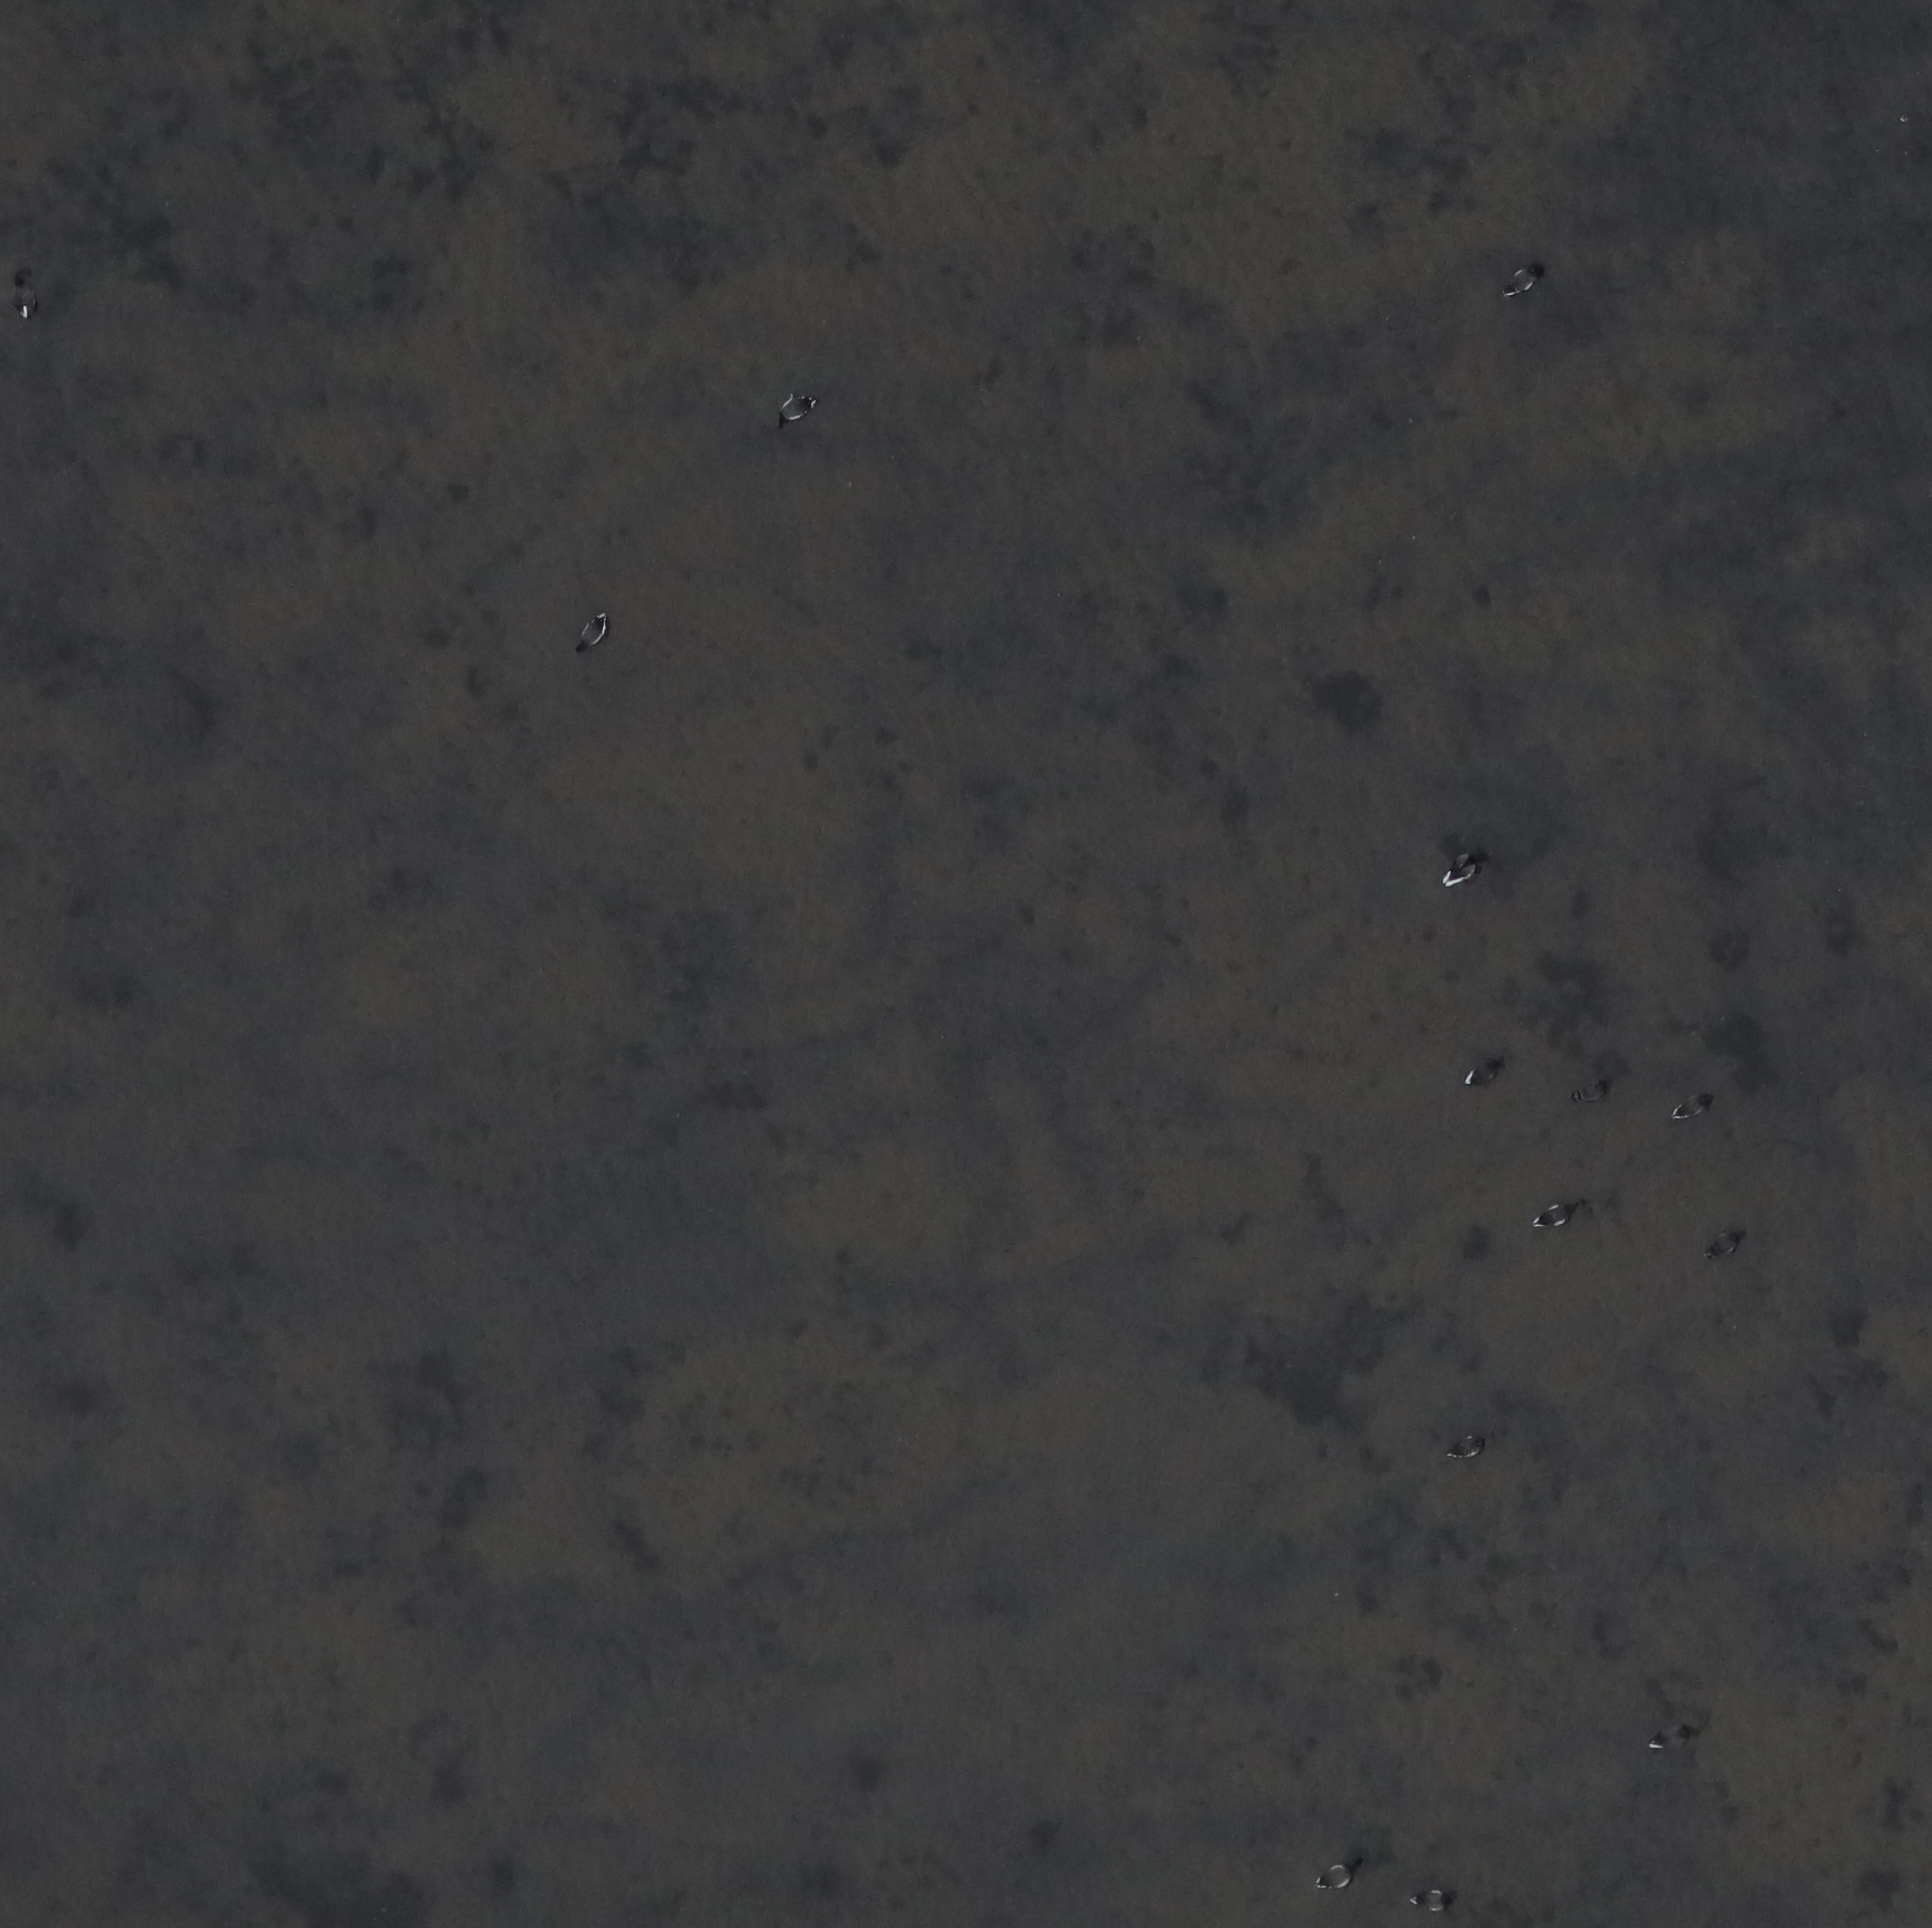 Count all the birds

14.